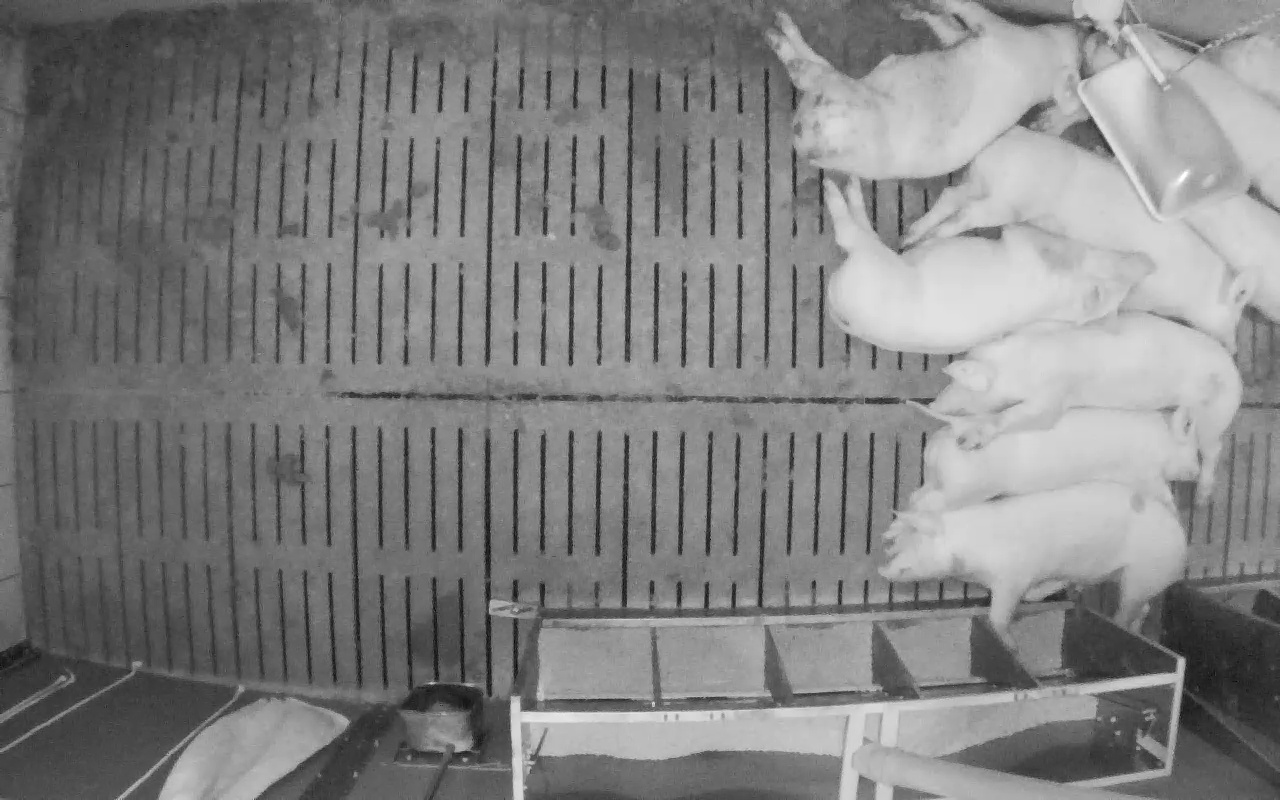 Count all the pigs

9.